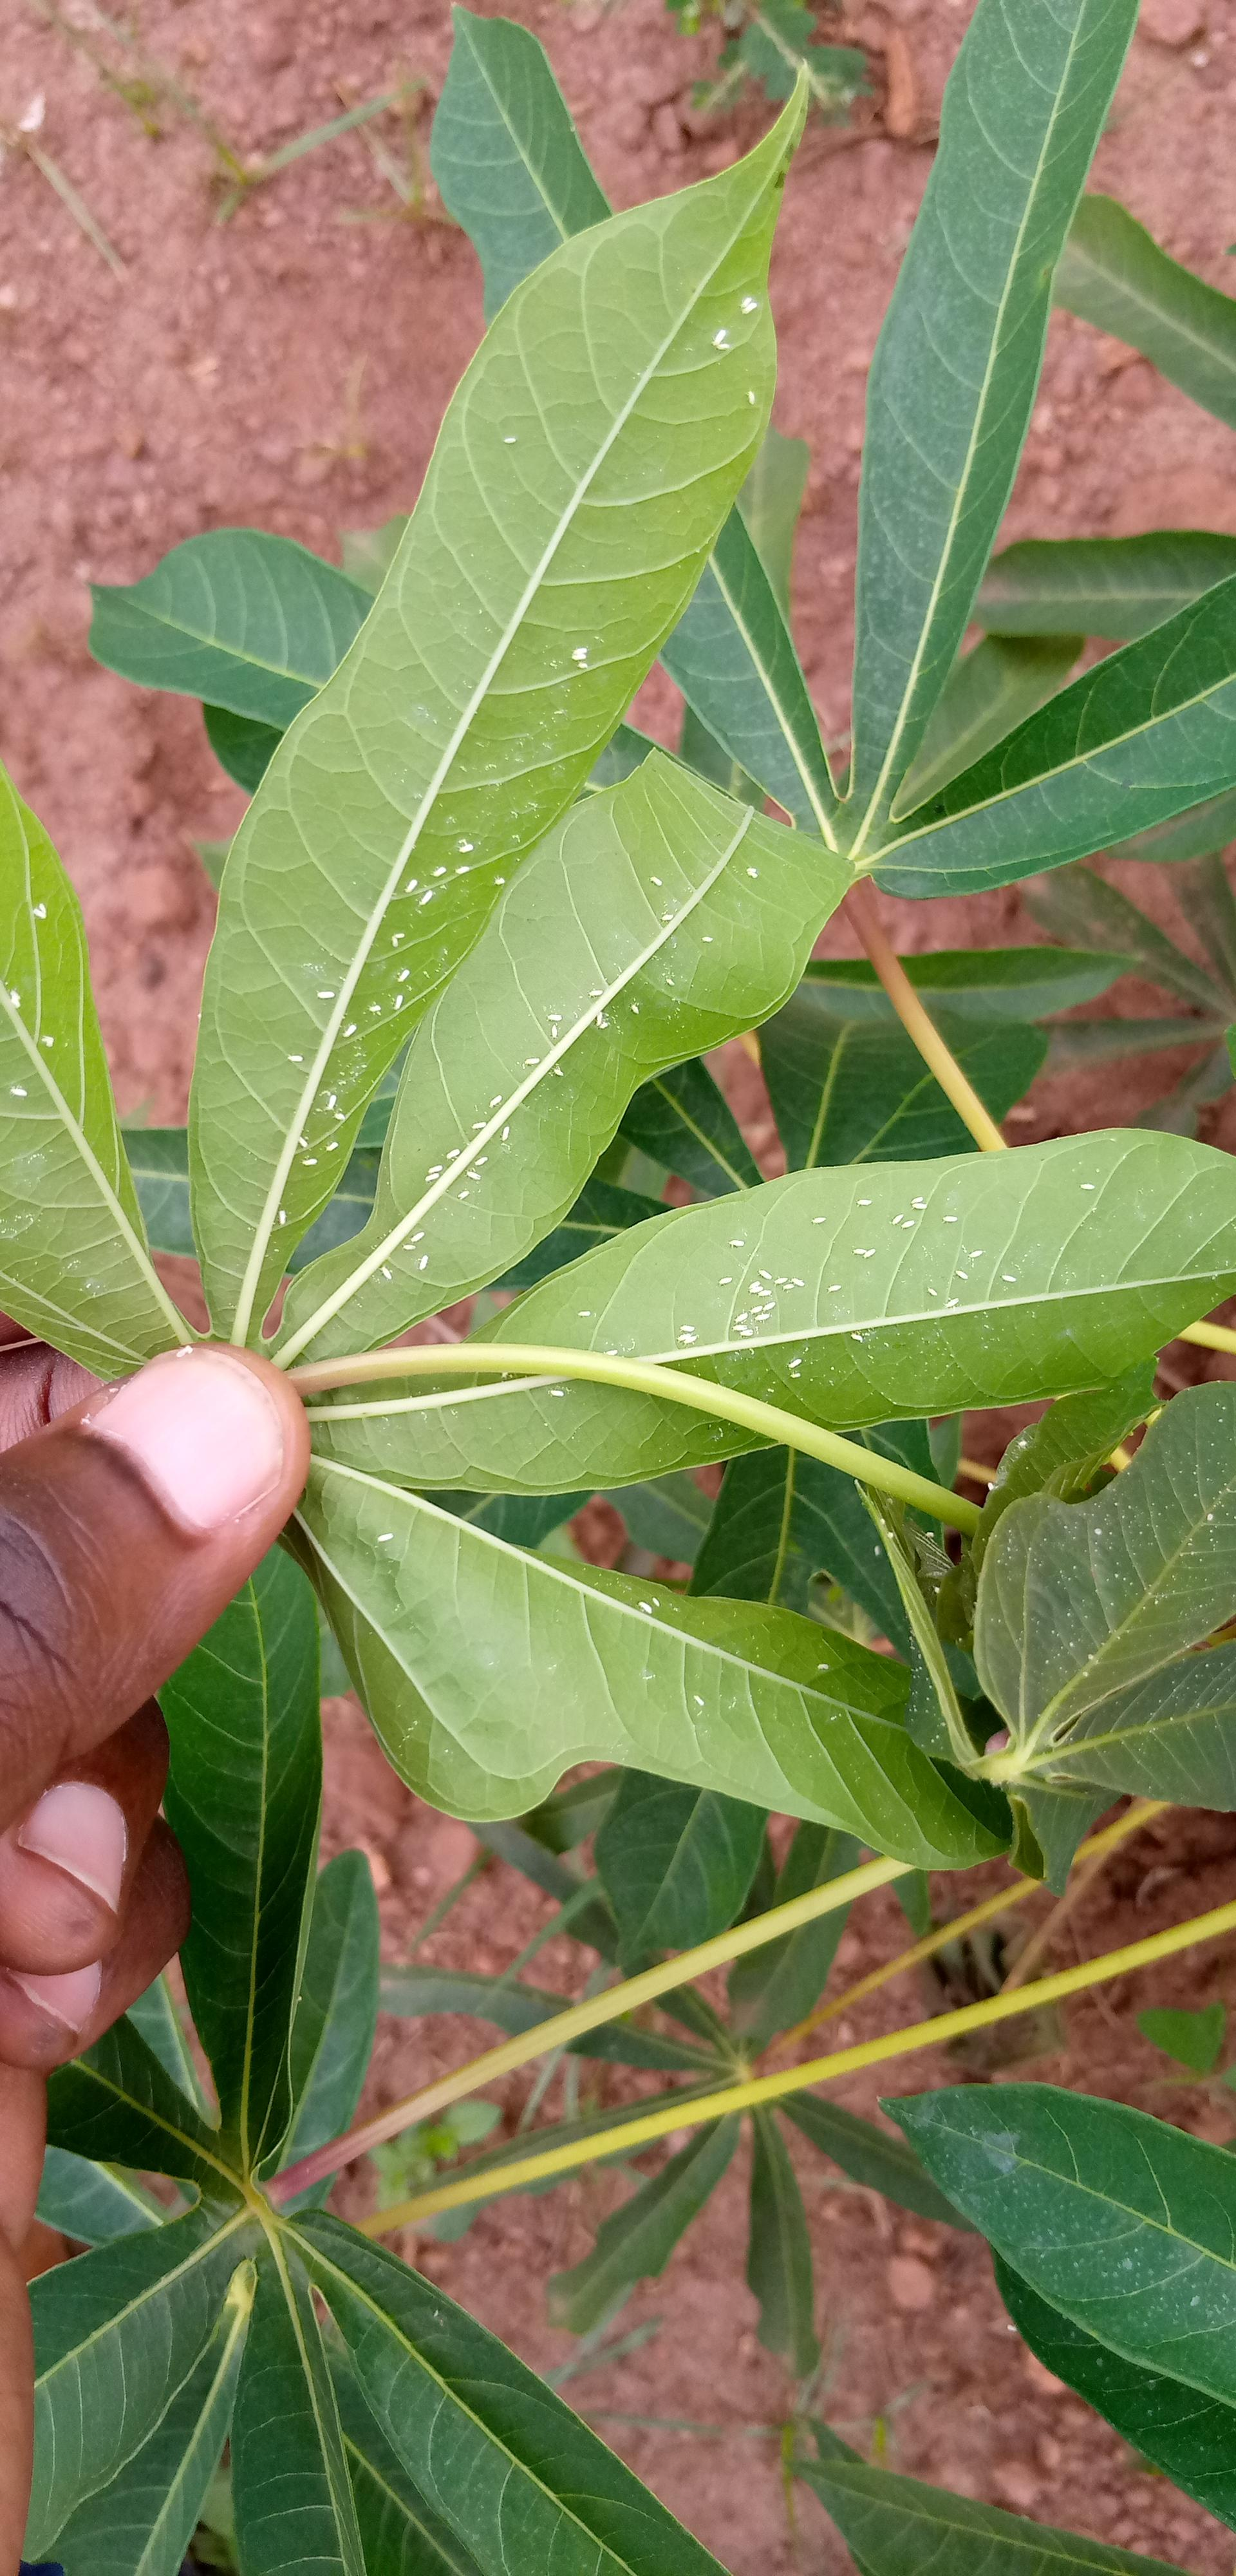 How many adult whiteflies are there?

110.